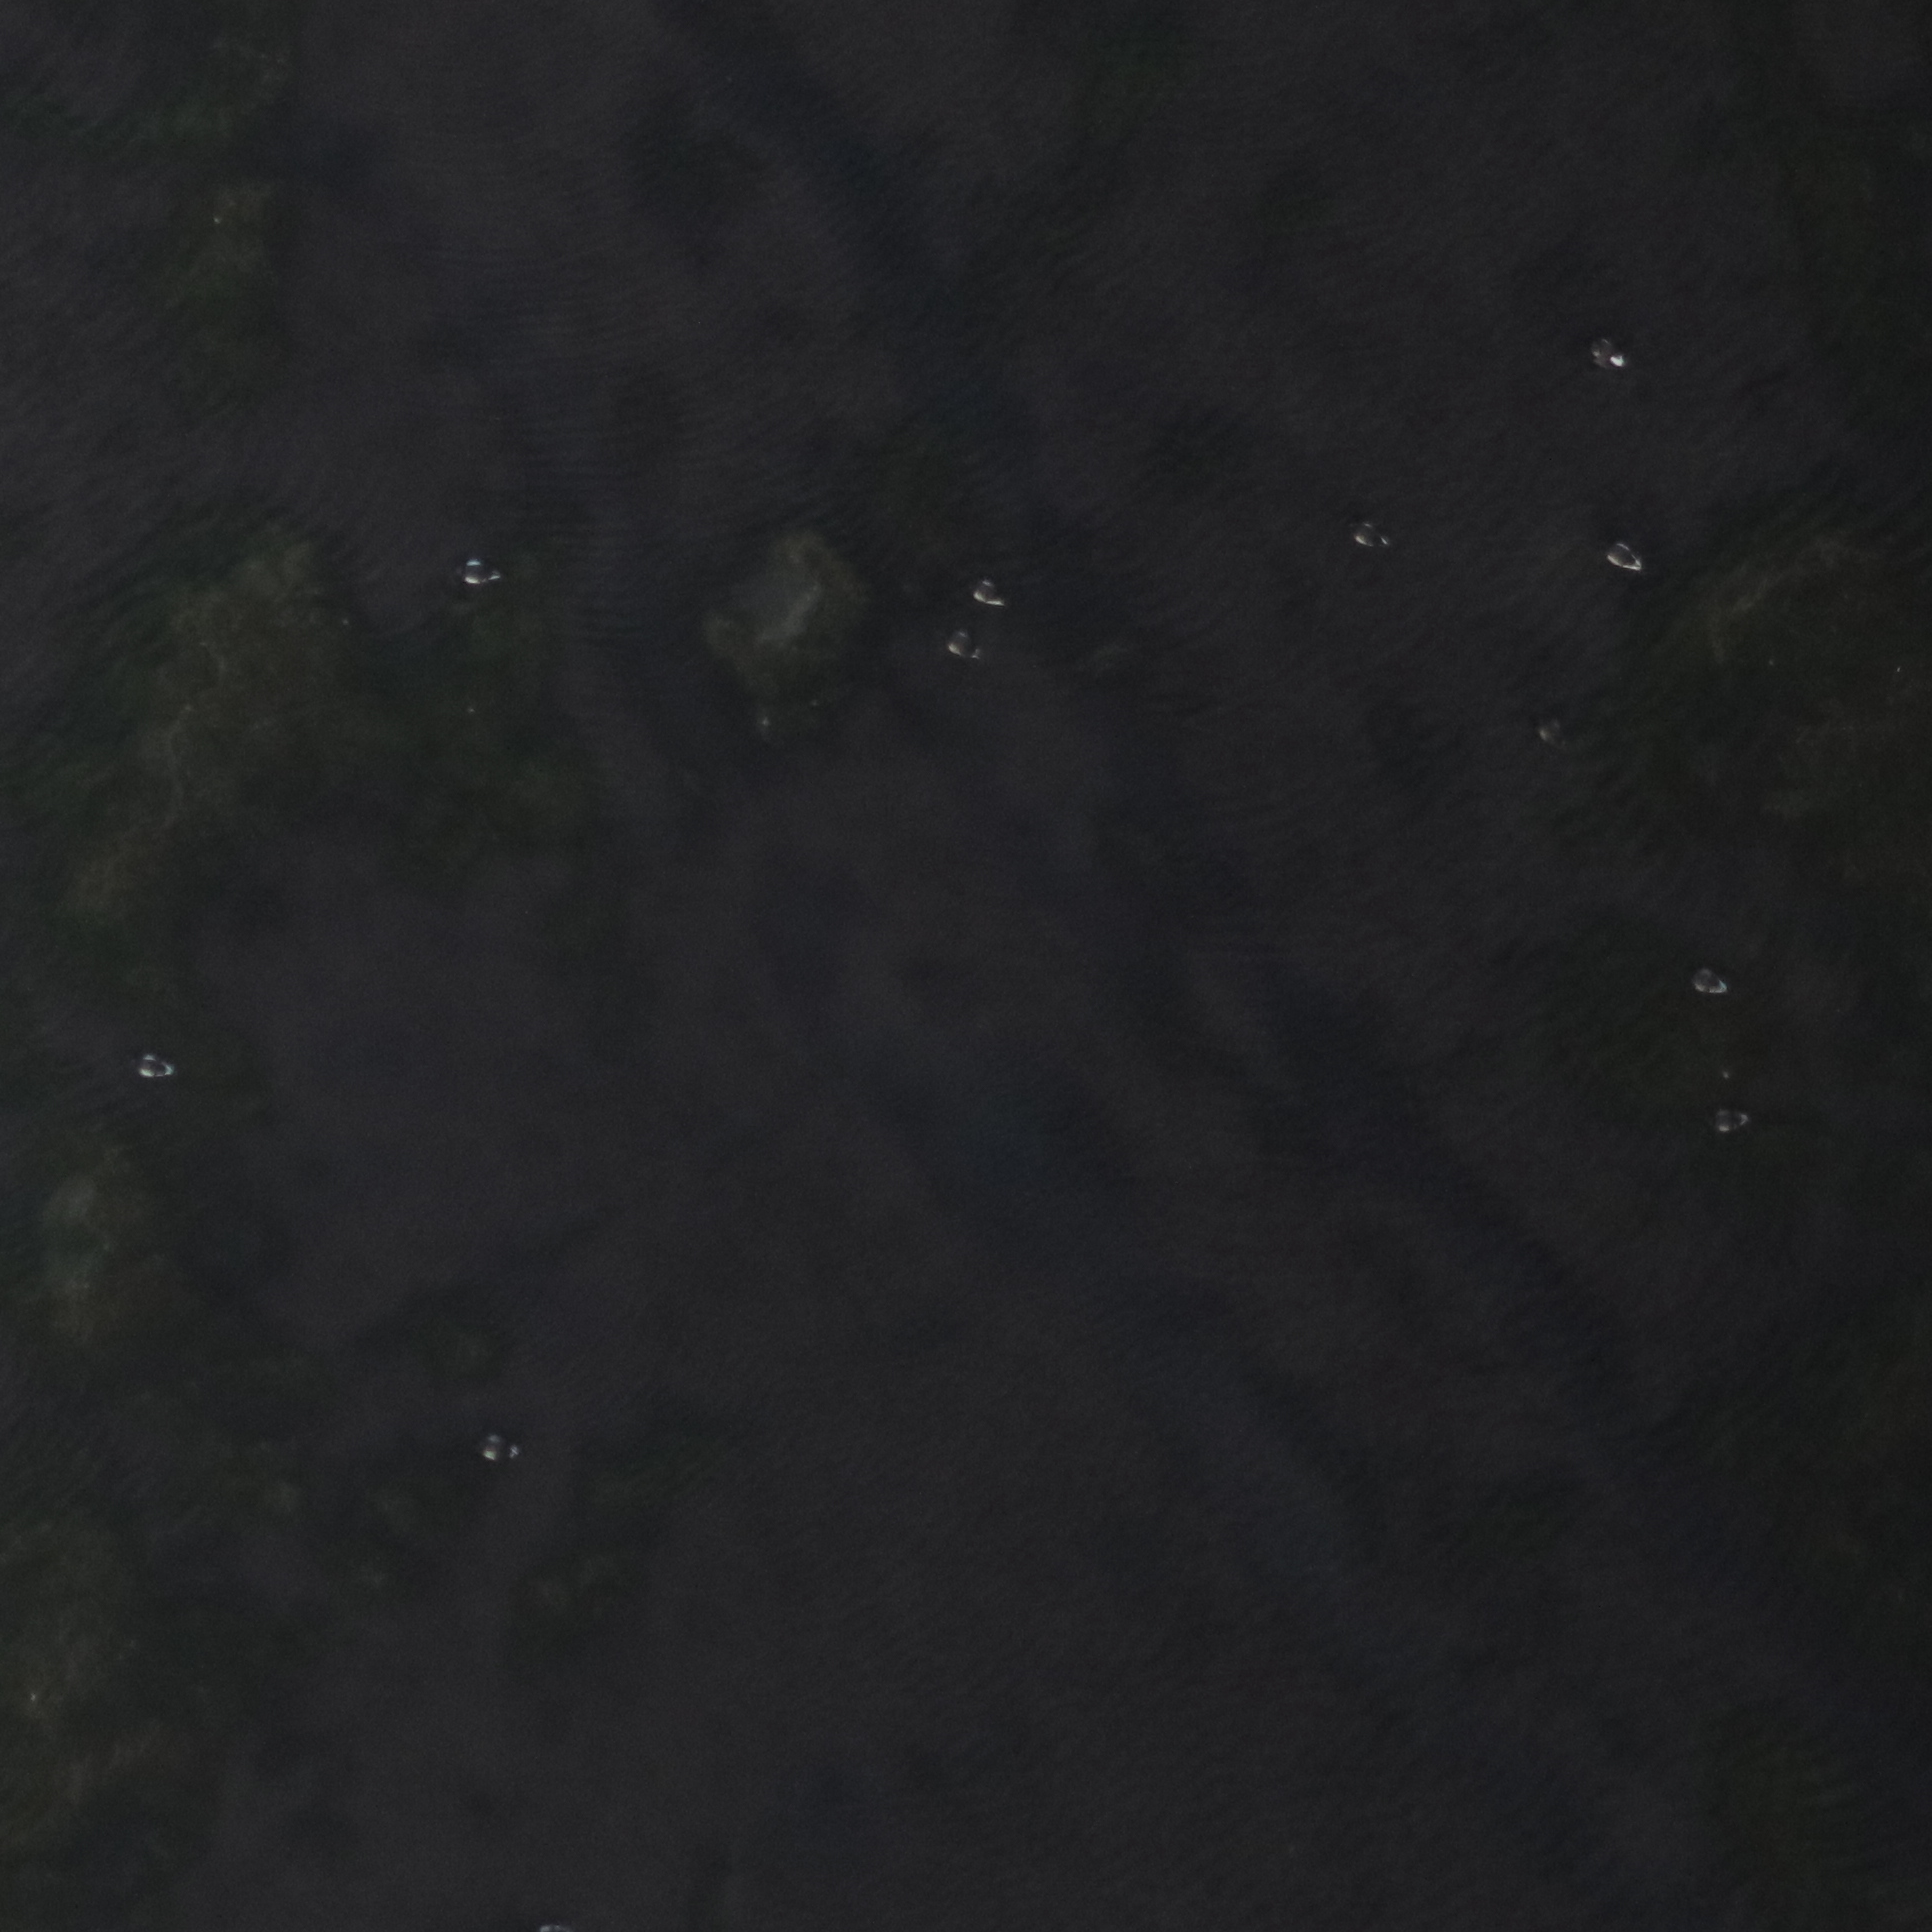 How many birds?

10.